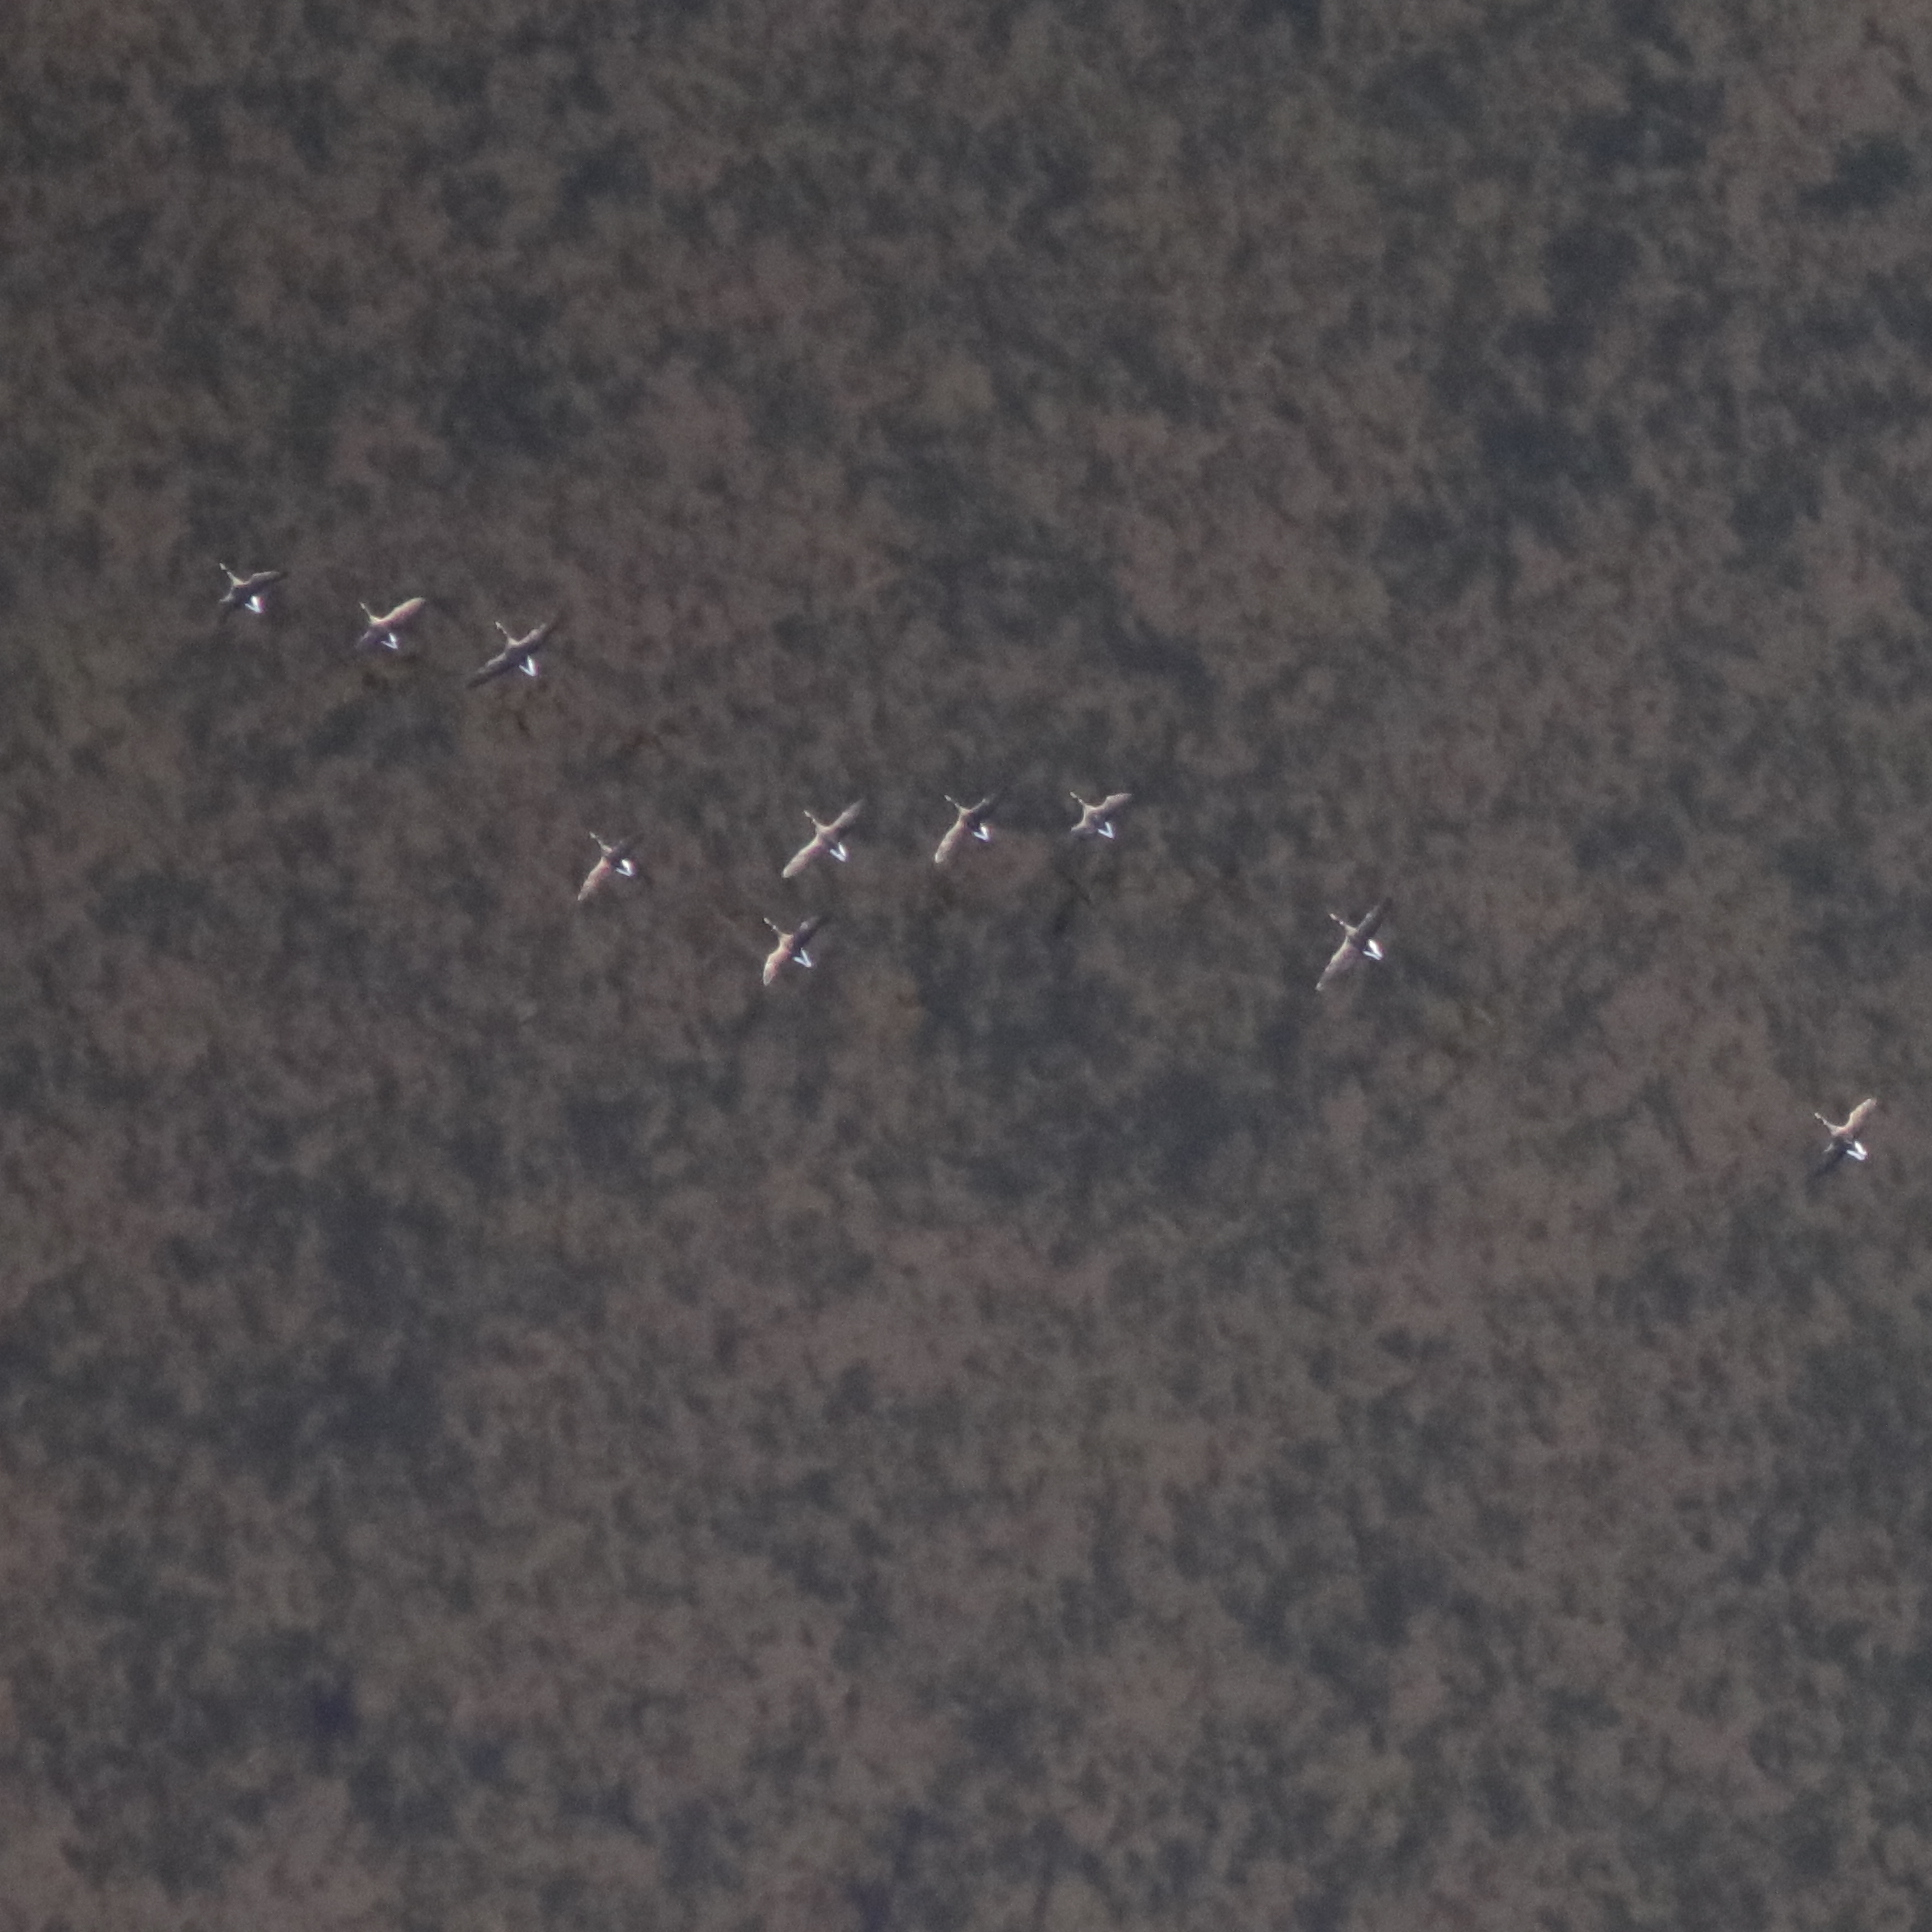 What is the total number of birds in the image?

10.